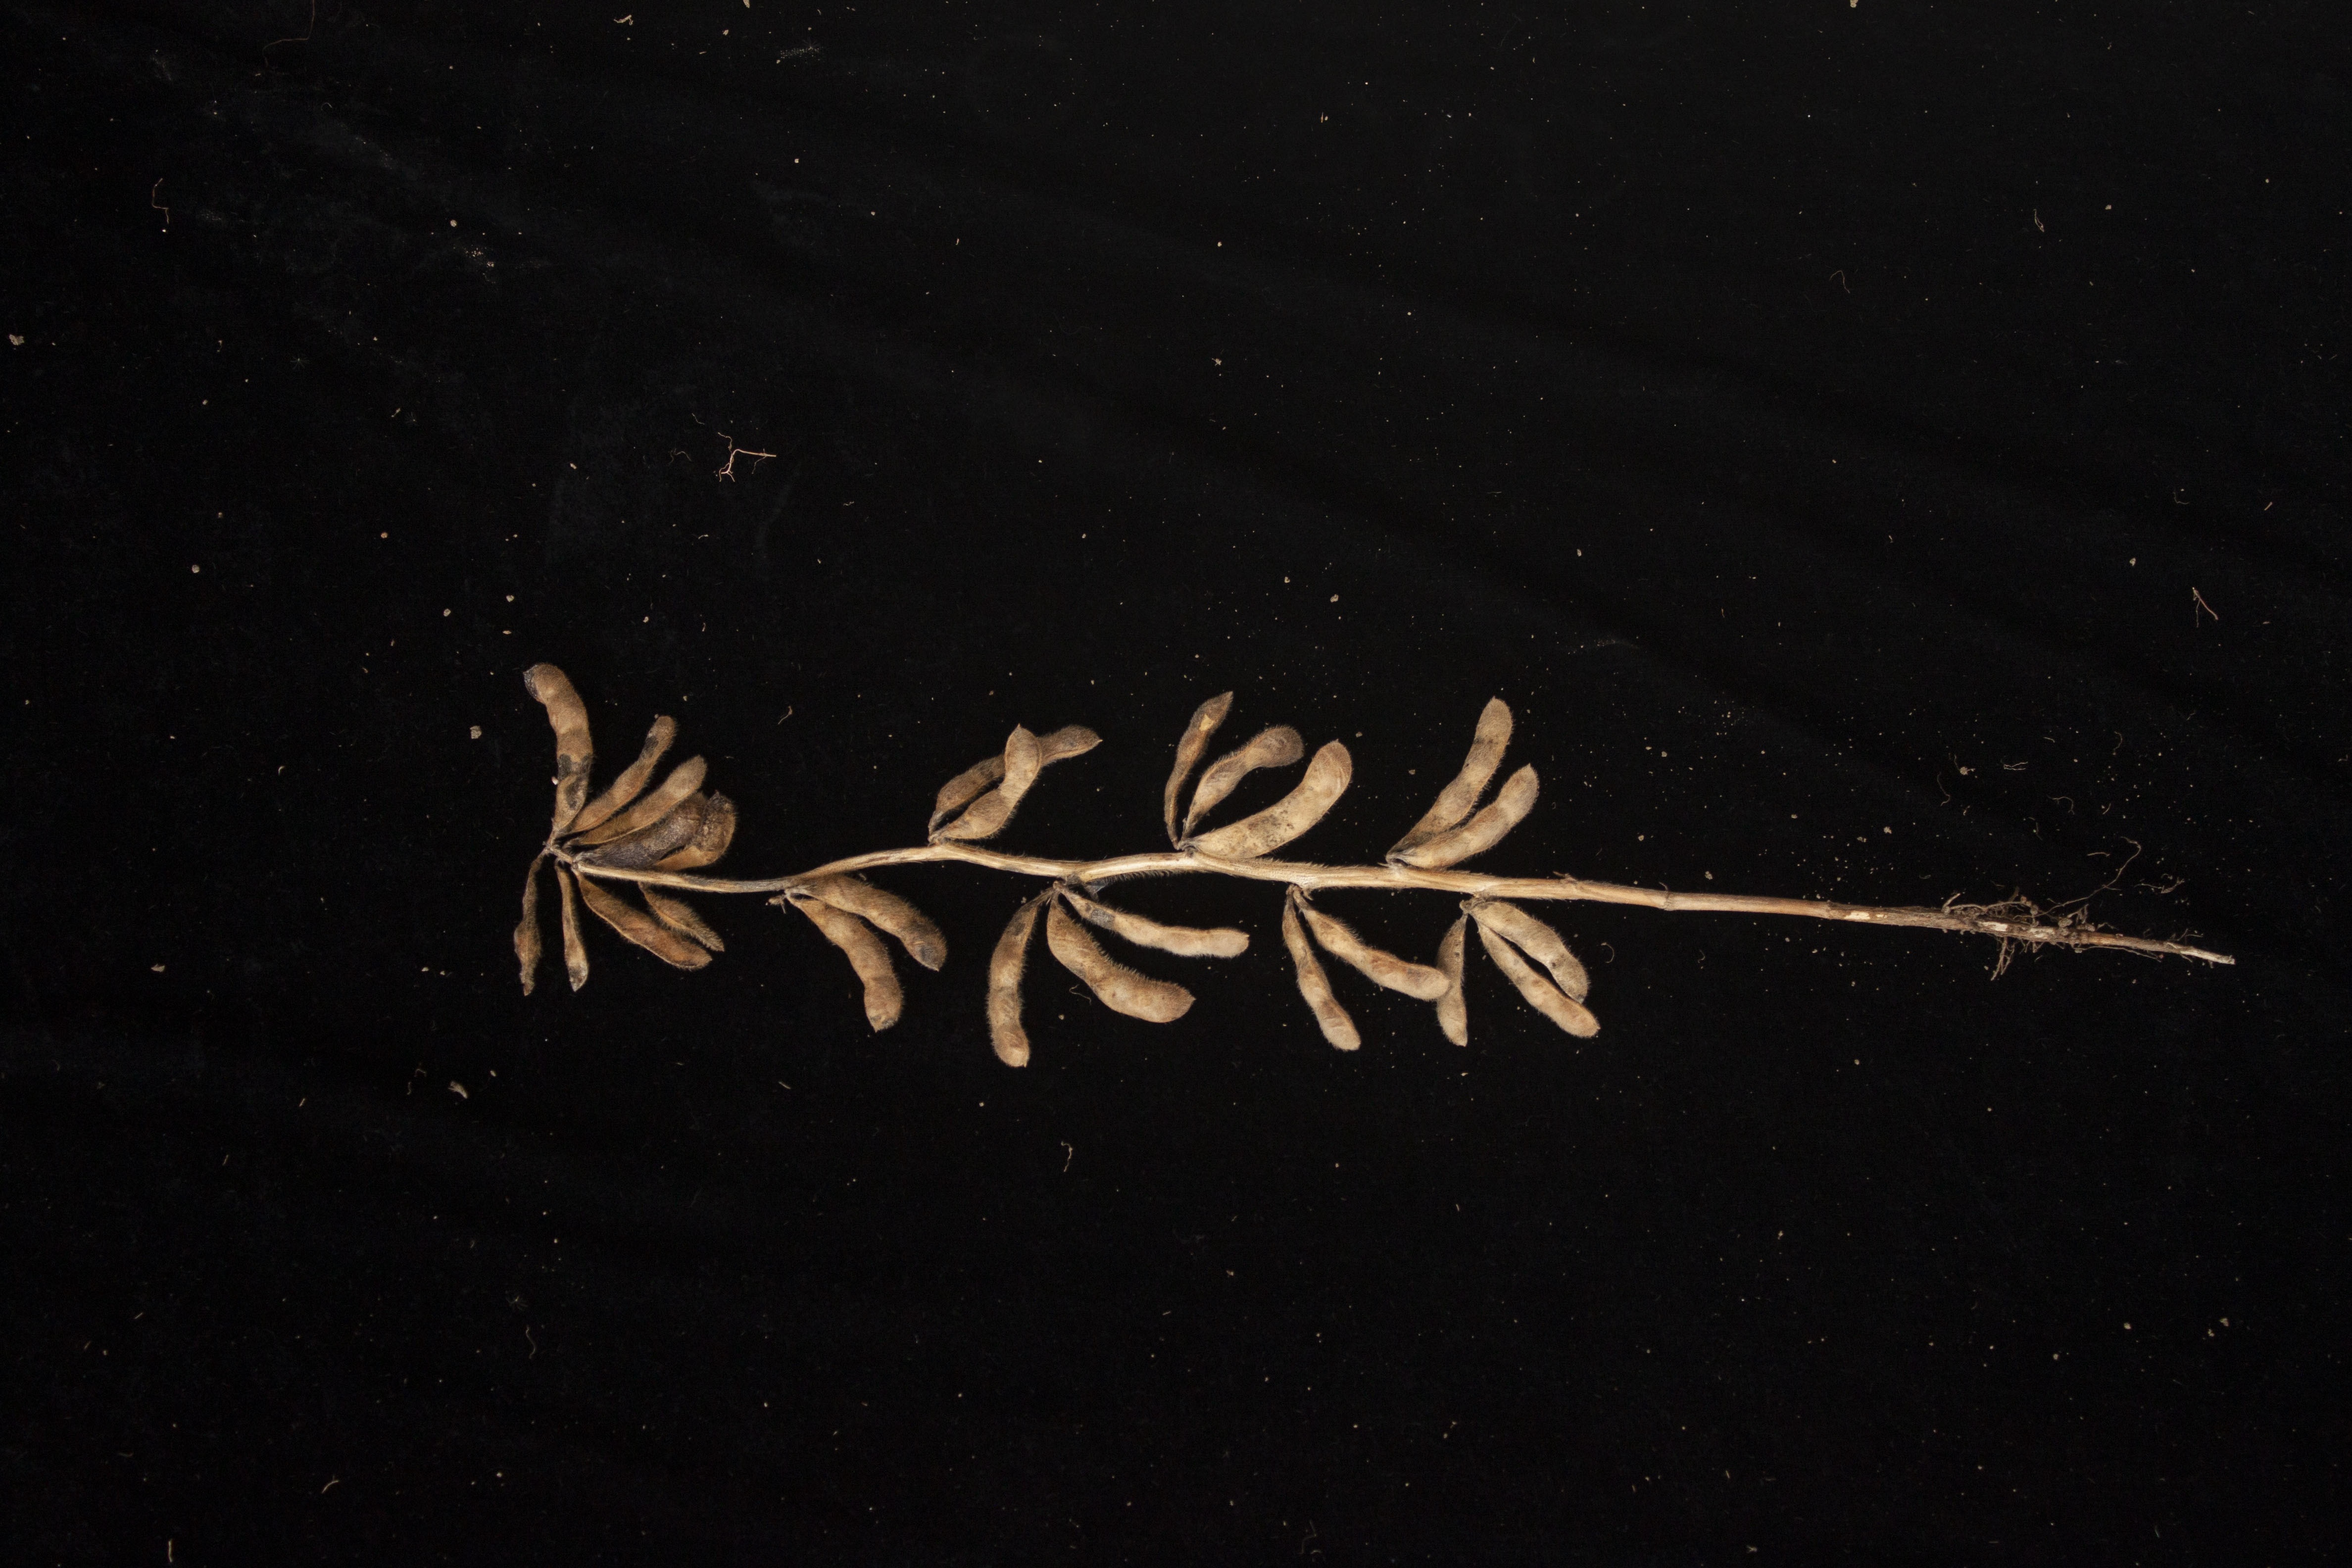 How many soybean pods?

26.